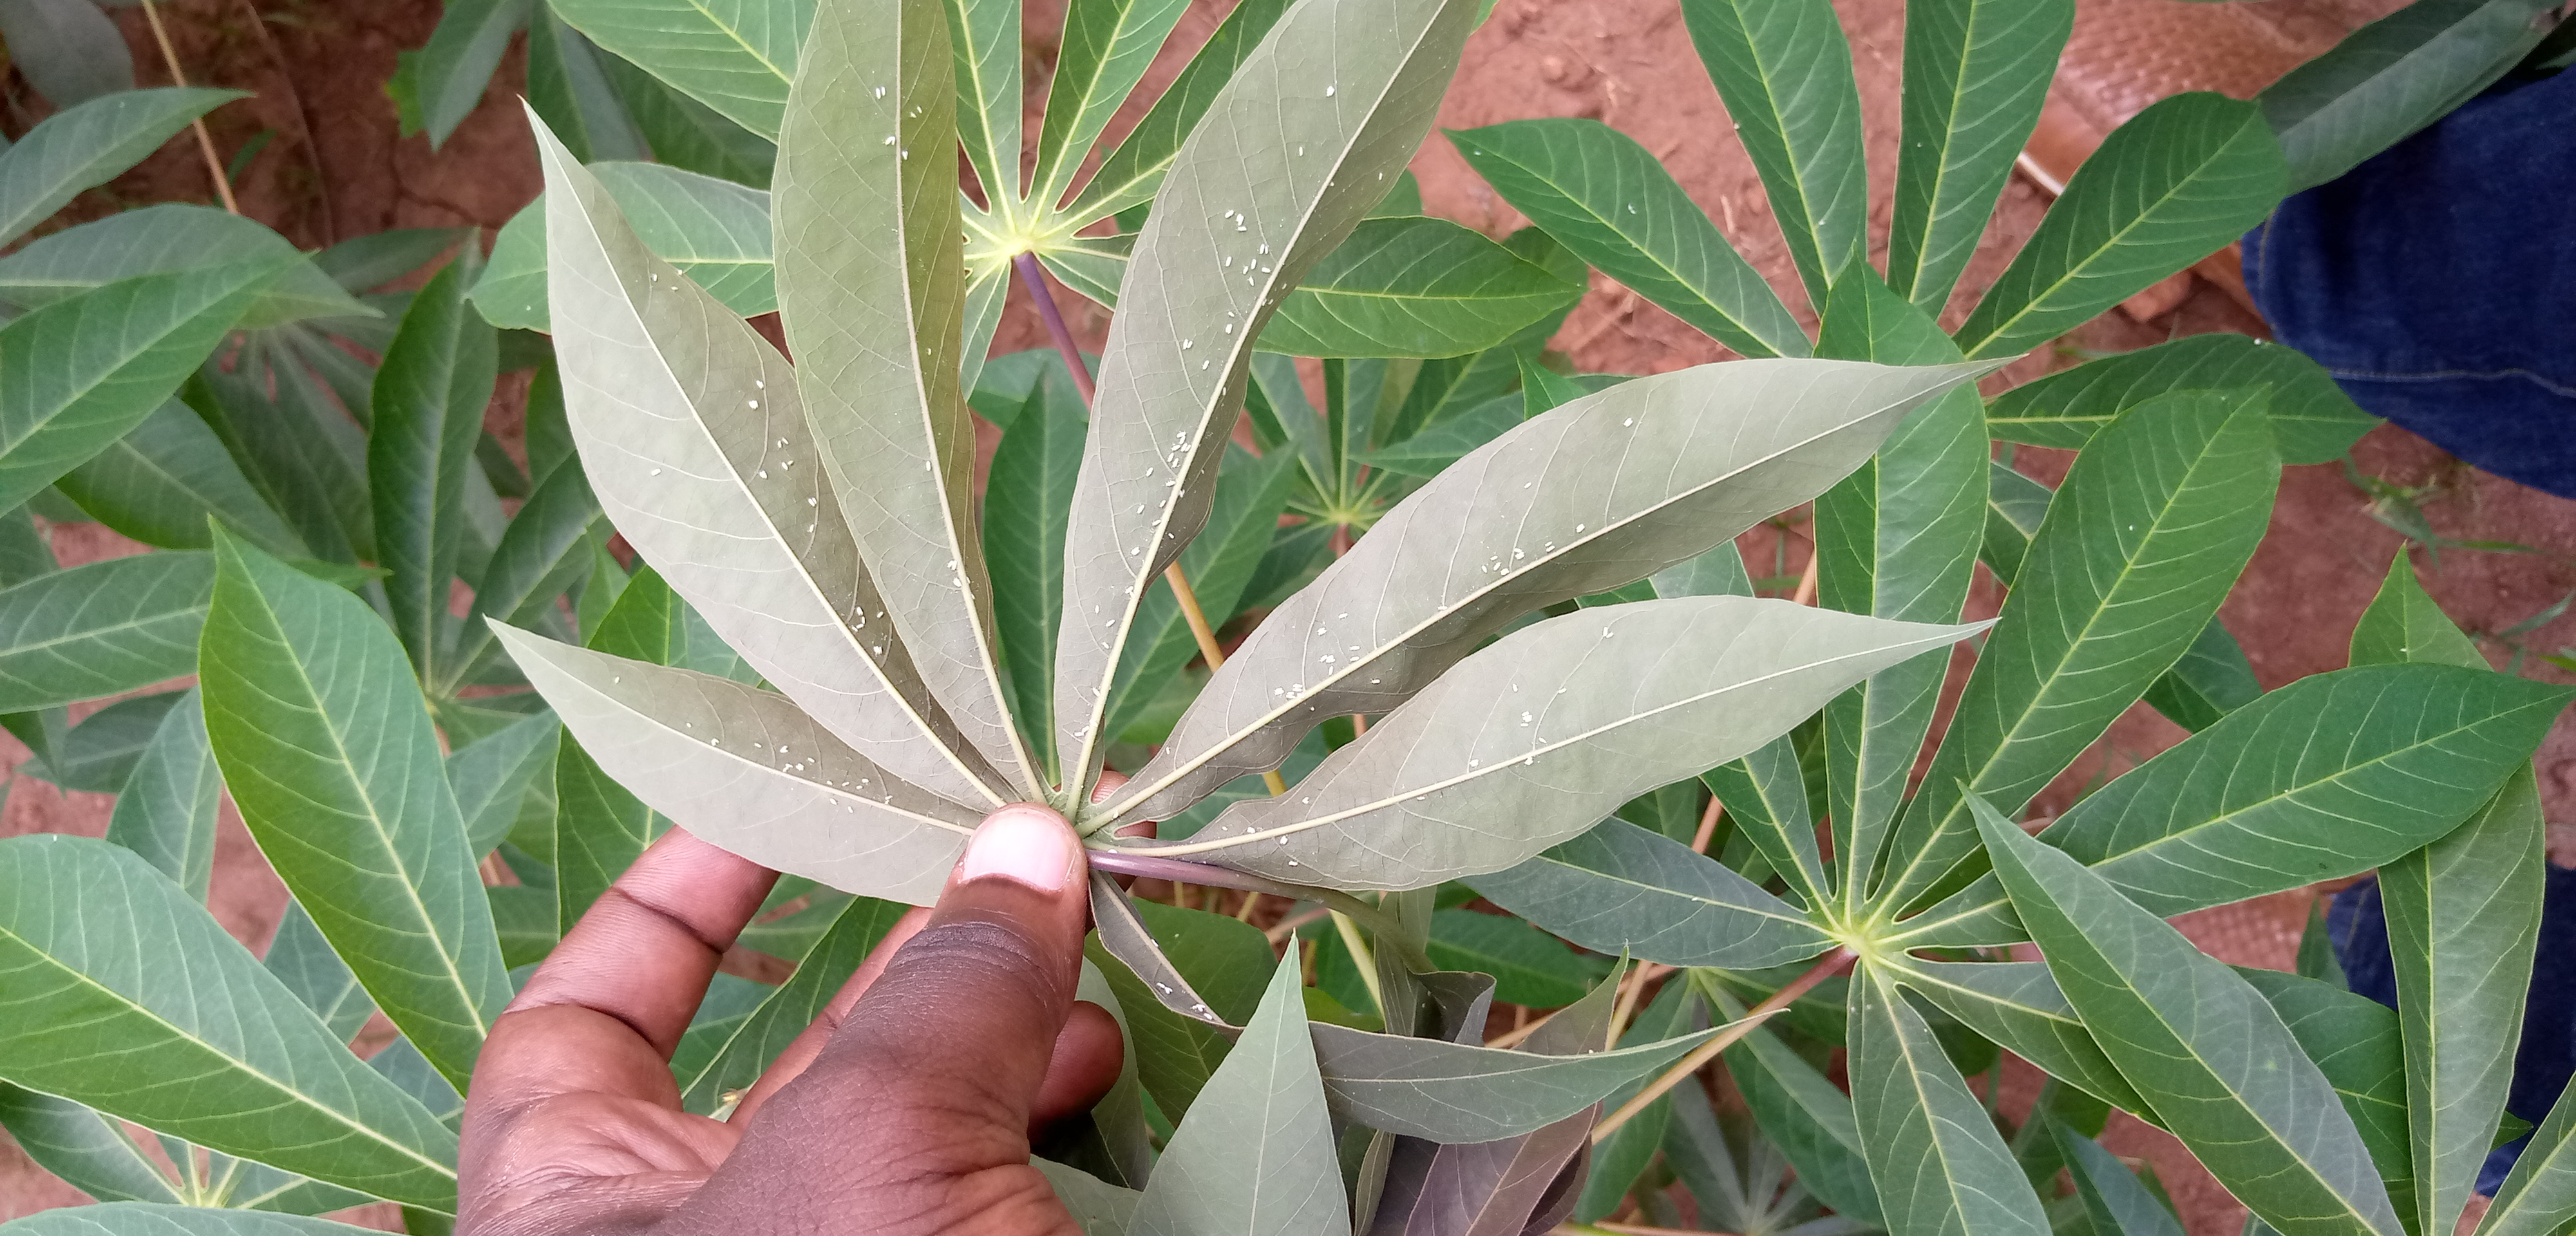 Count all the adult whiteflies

167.